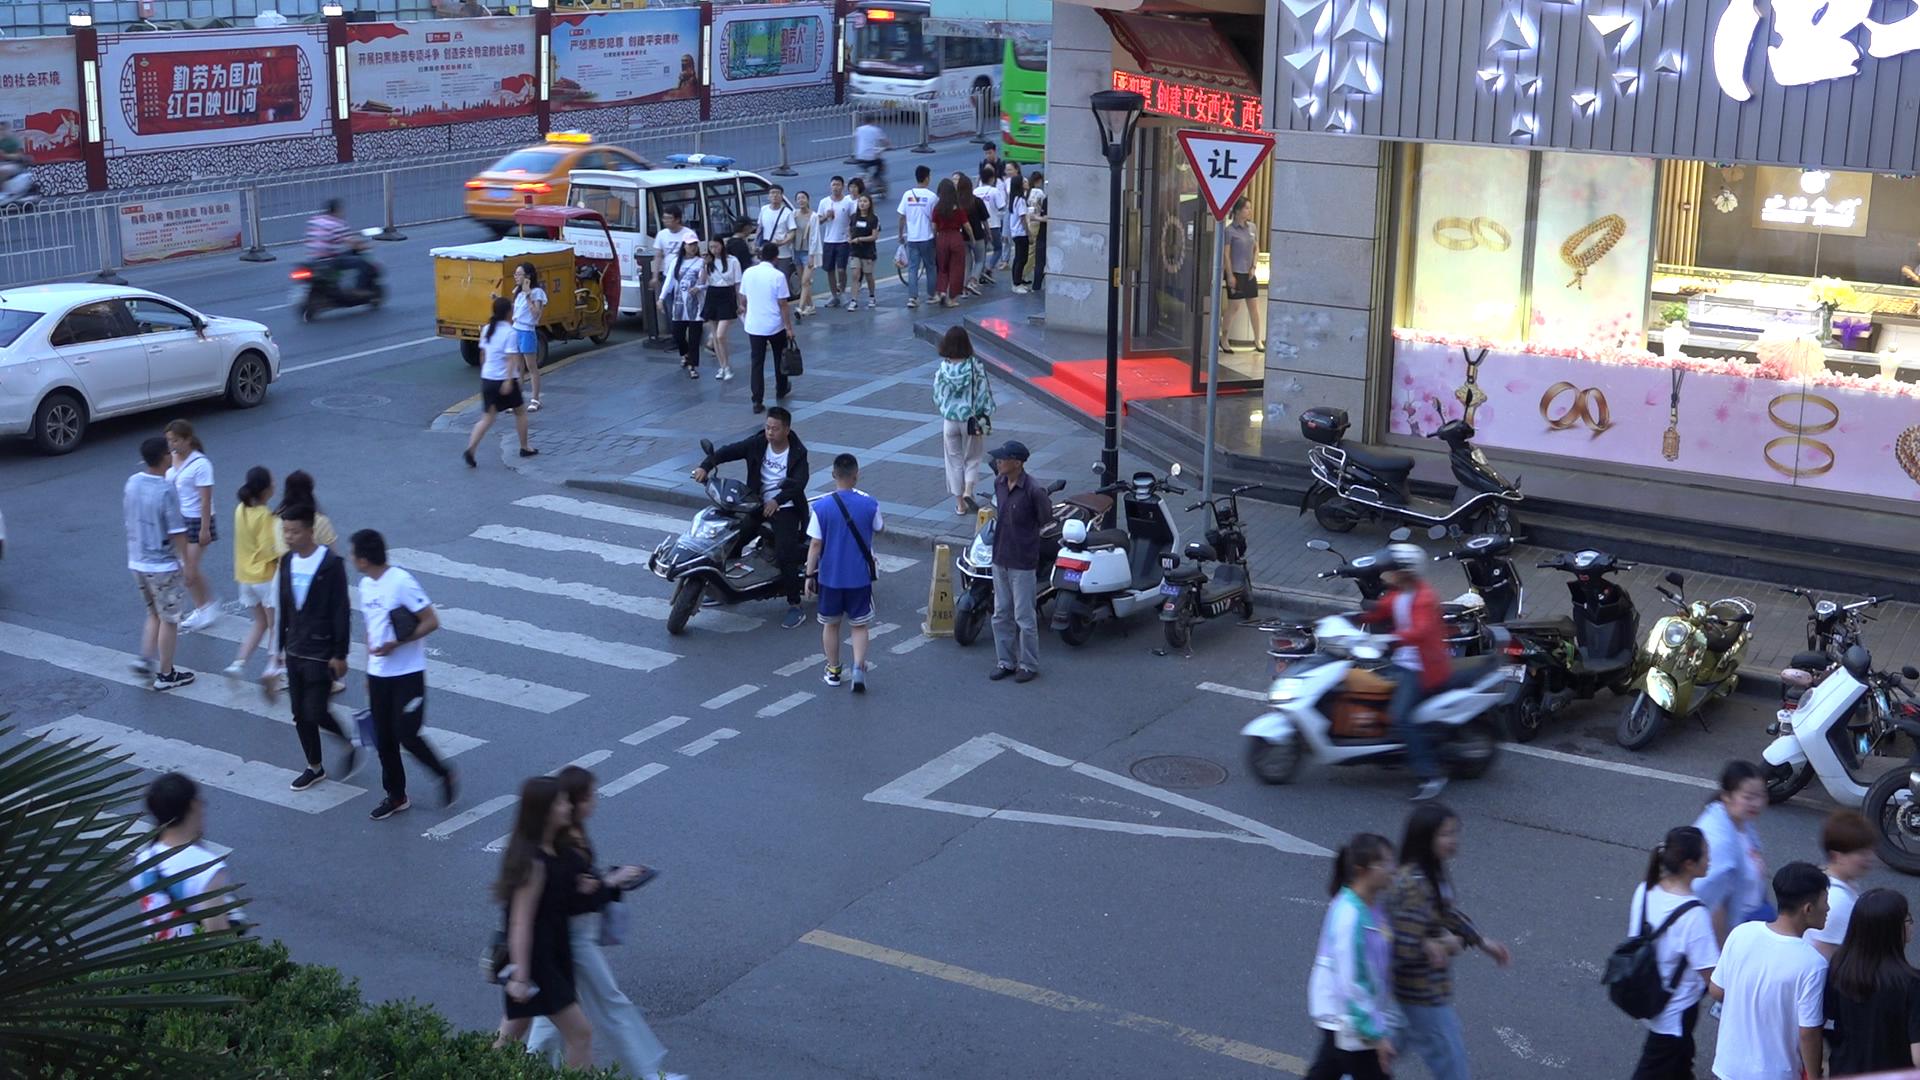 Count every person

48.